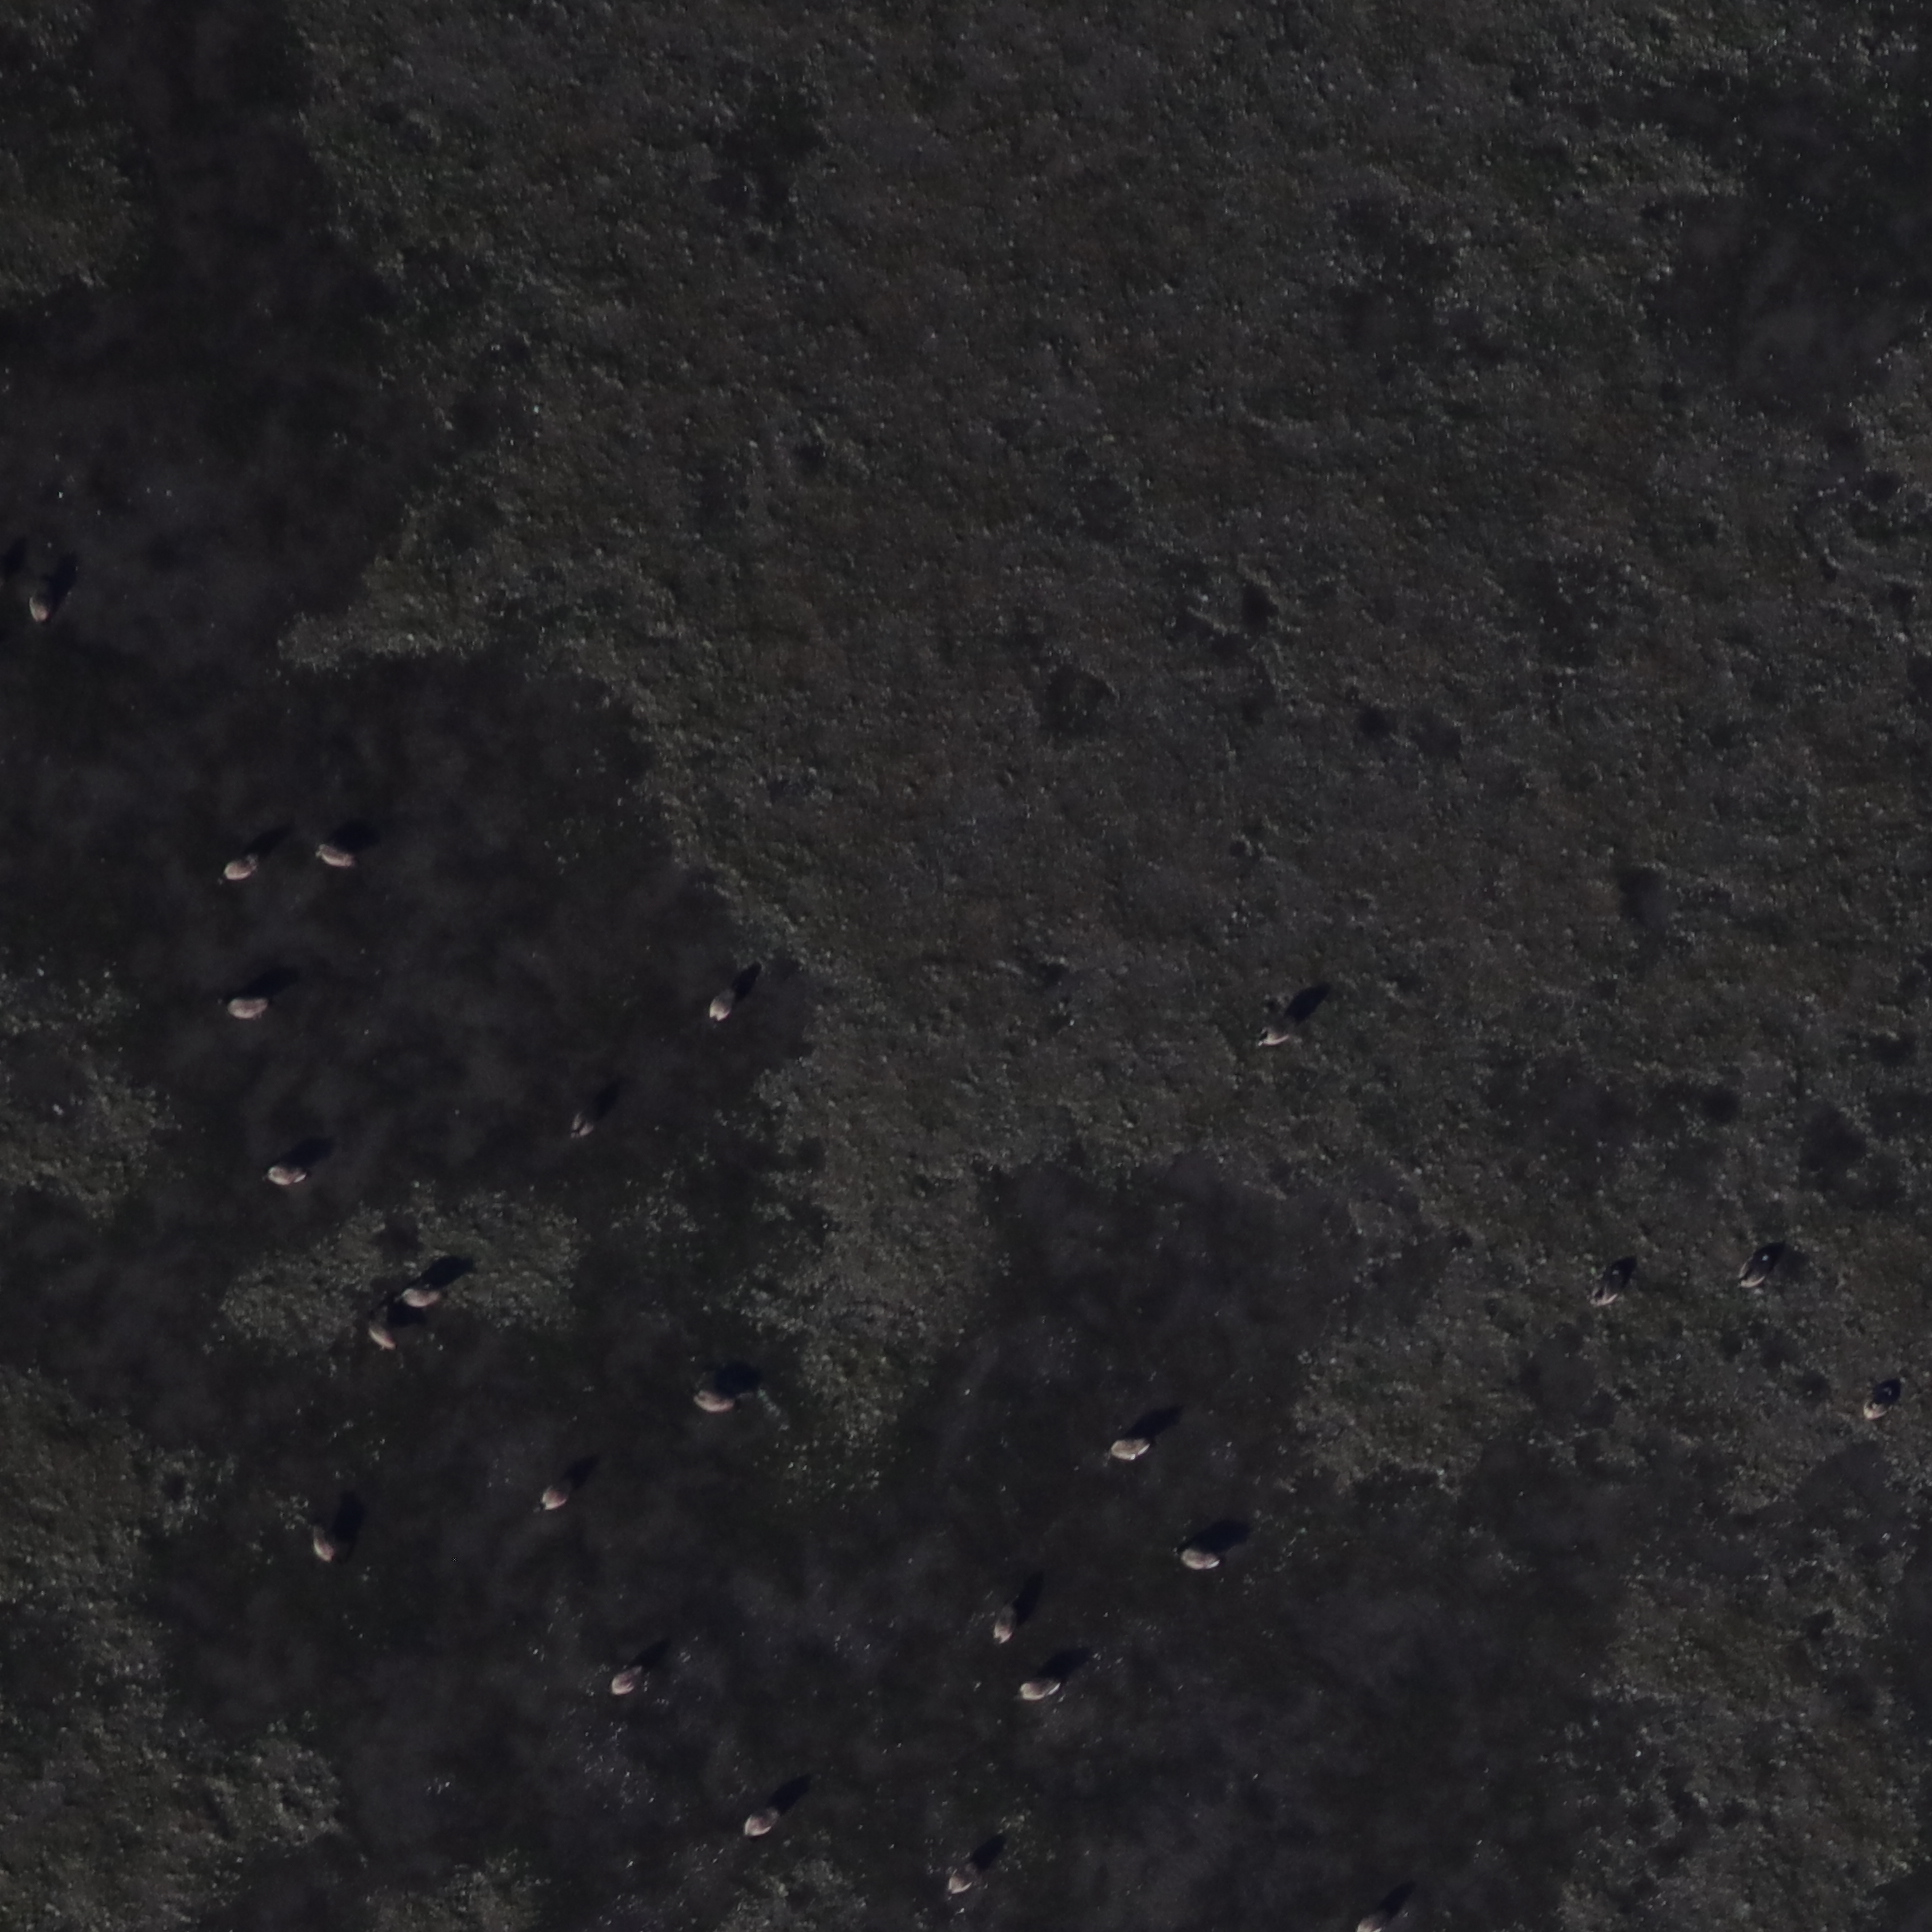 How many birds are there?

24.